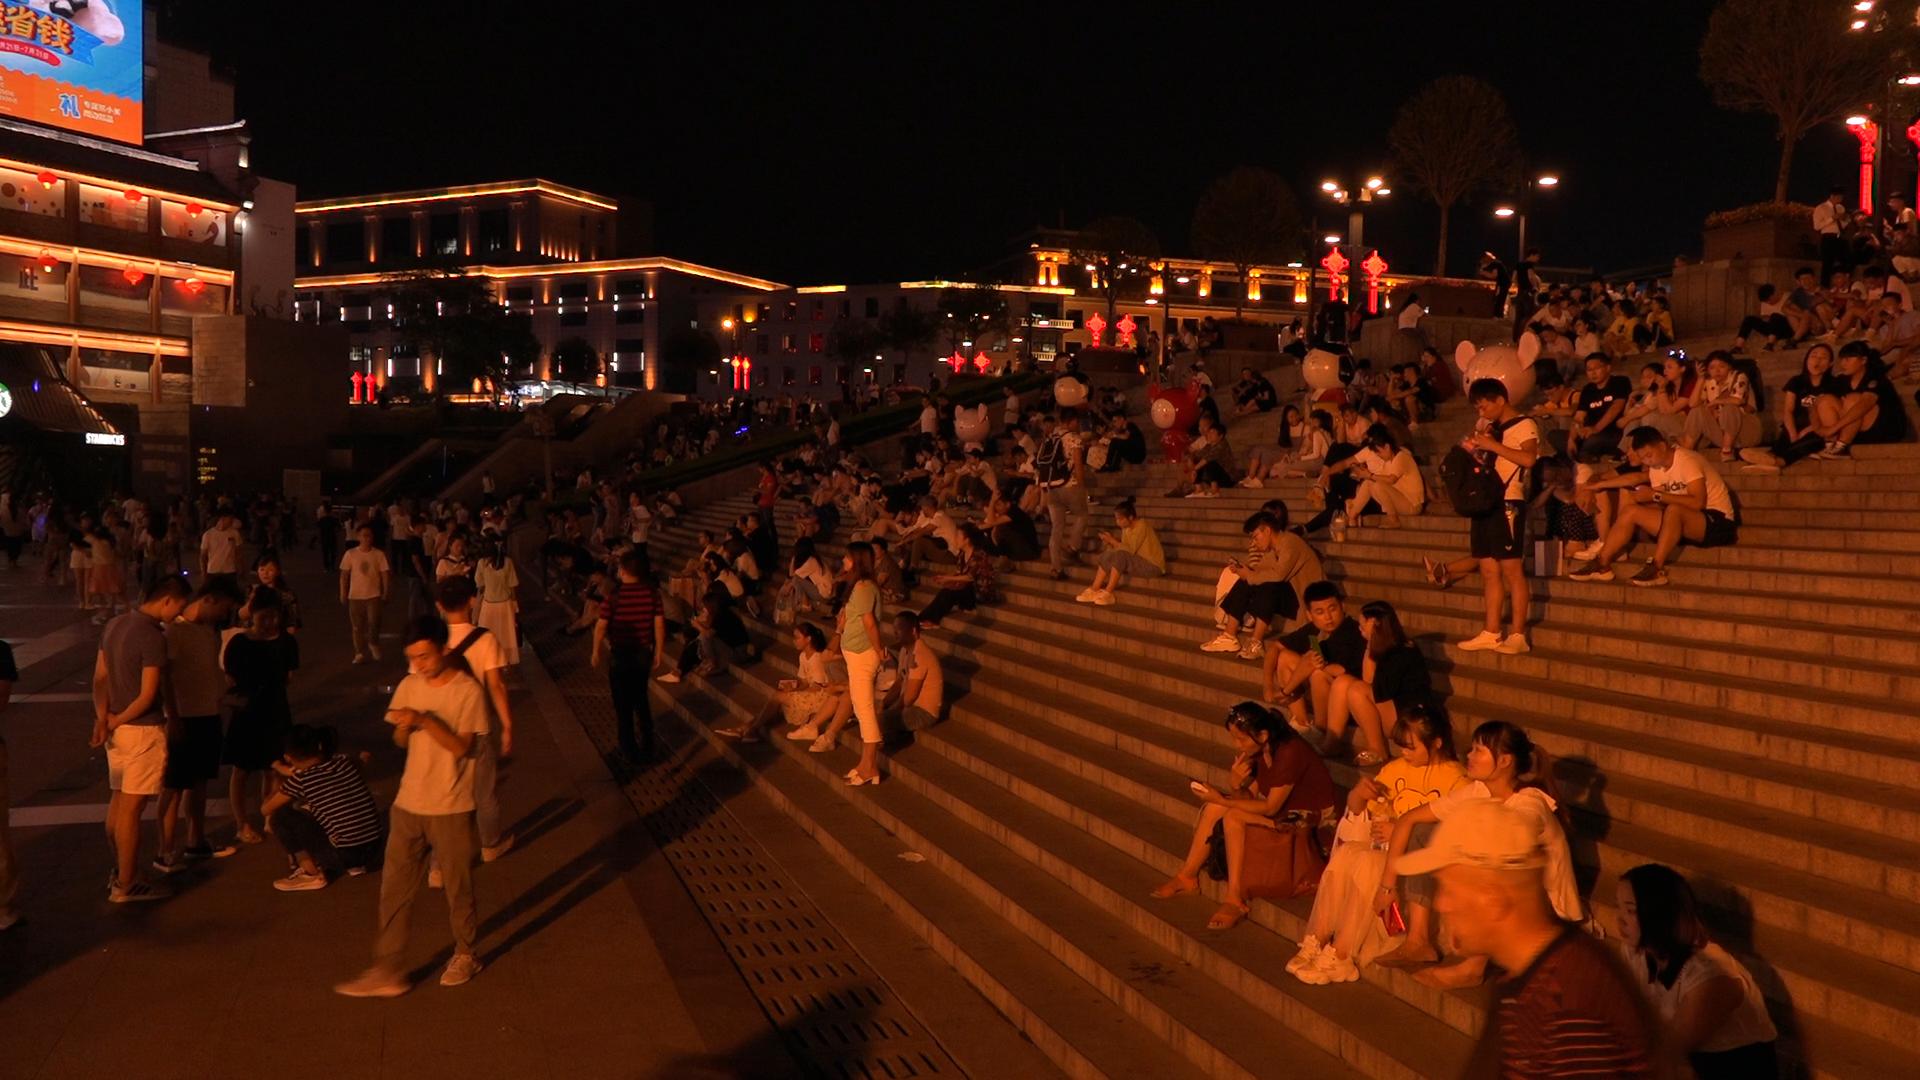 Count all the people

214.